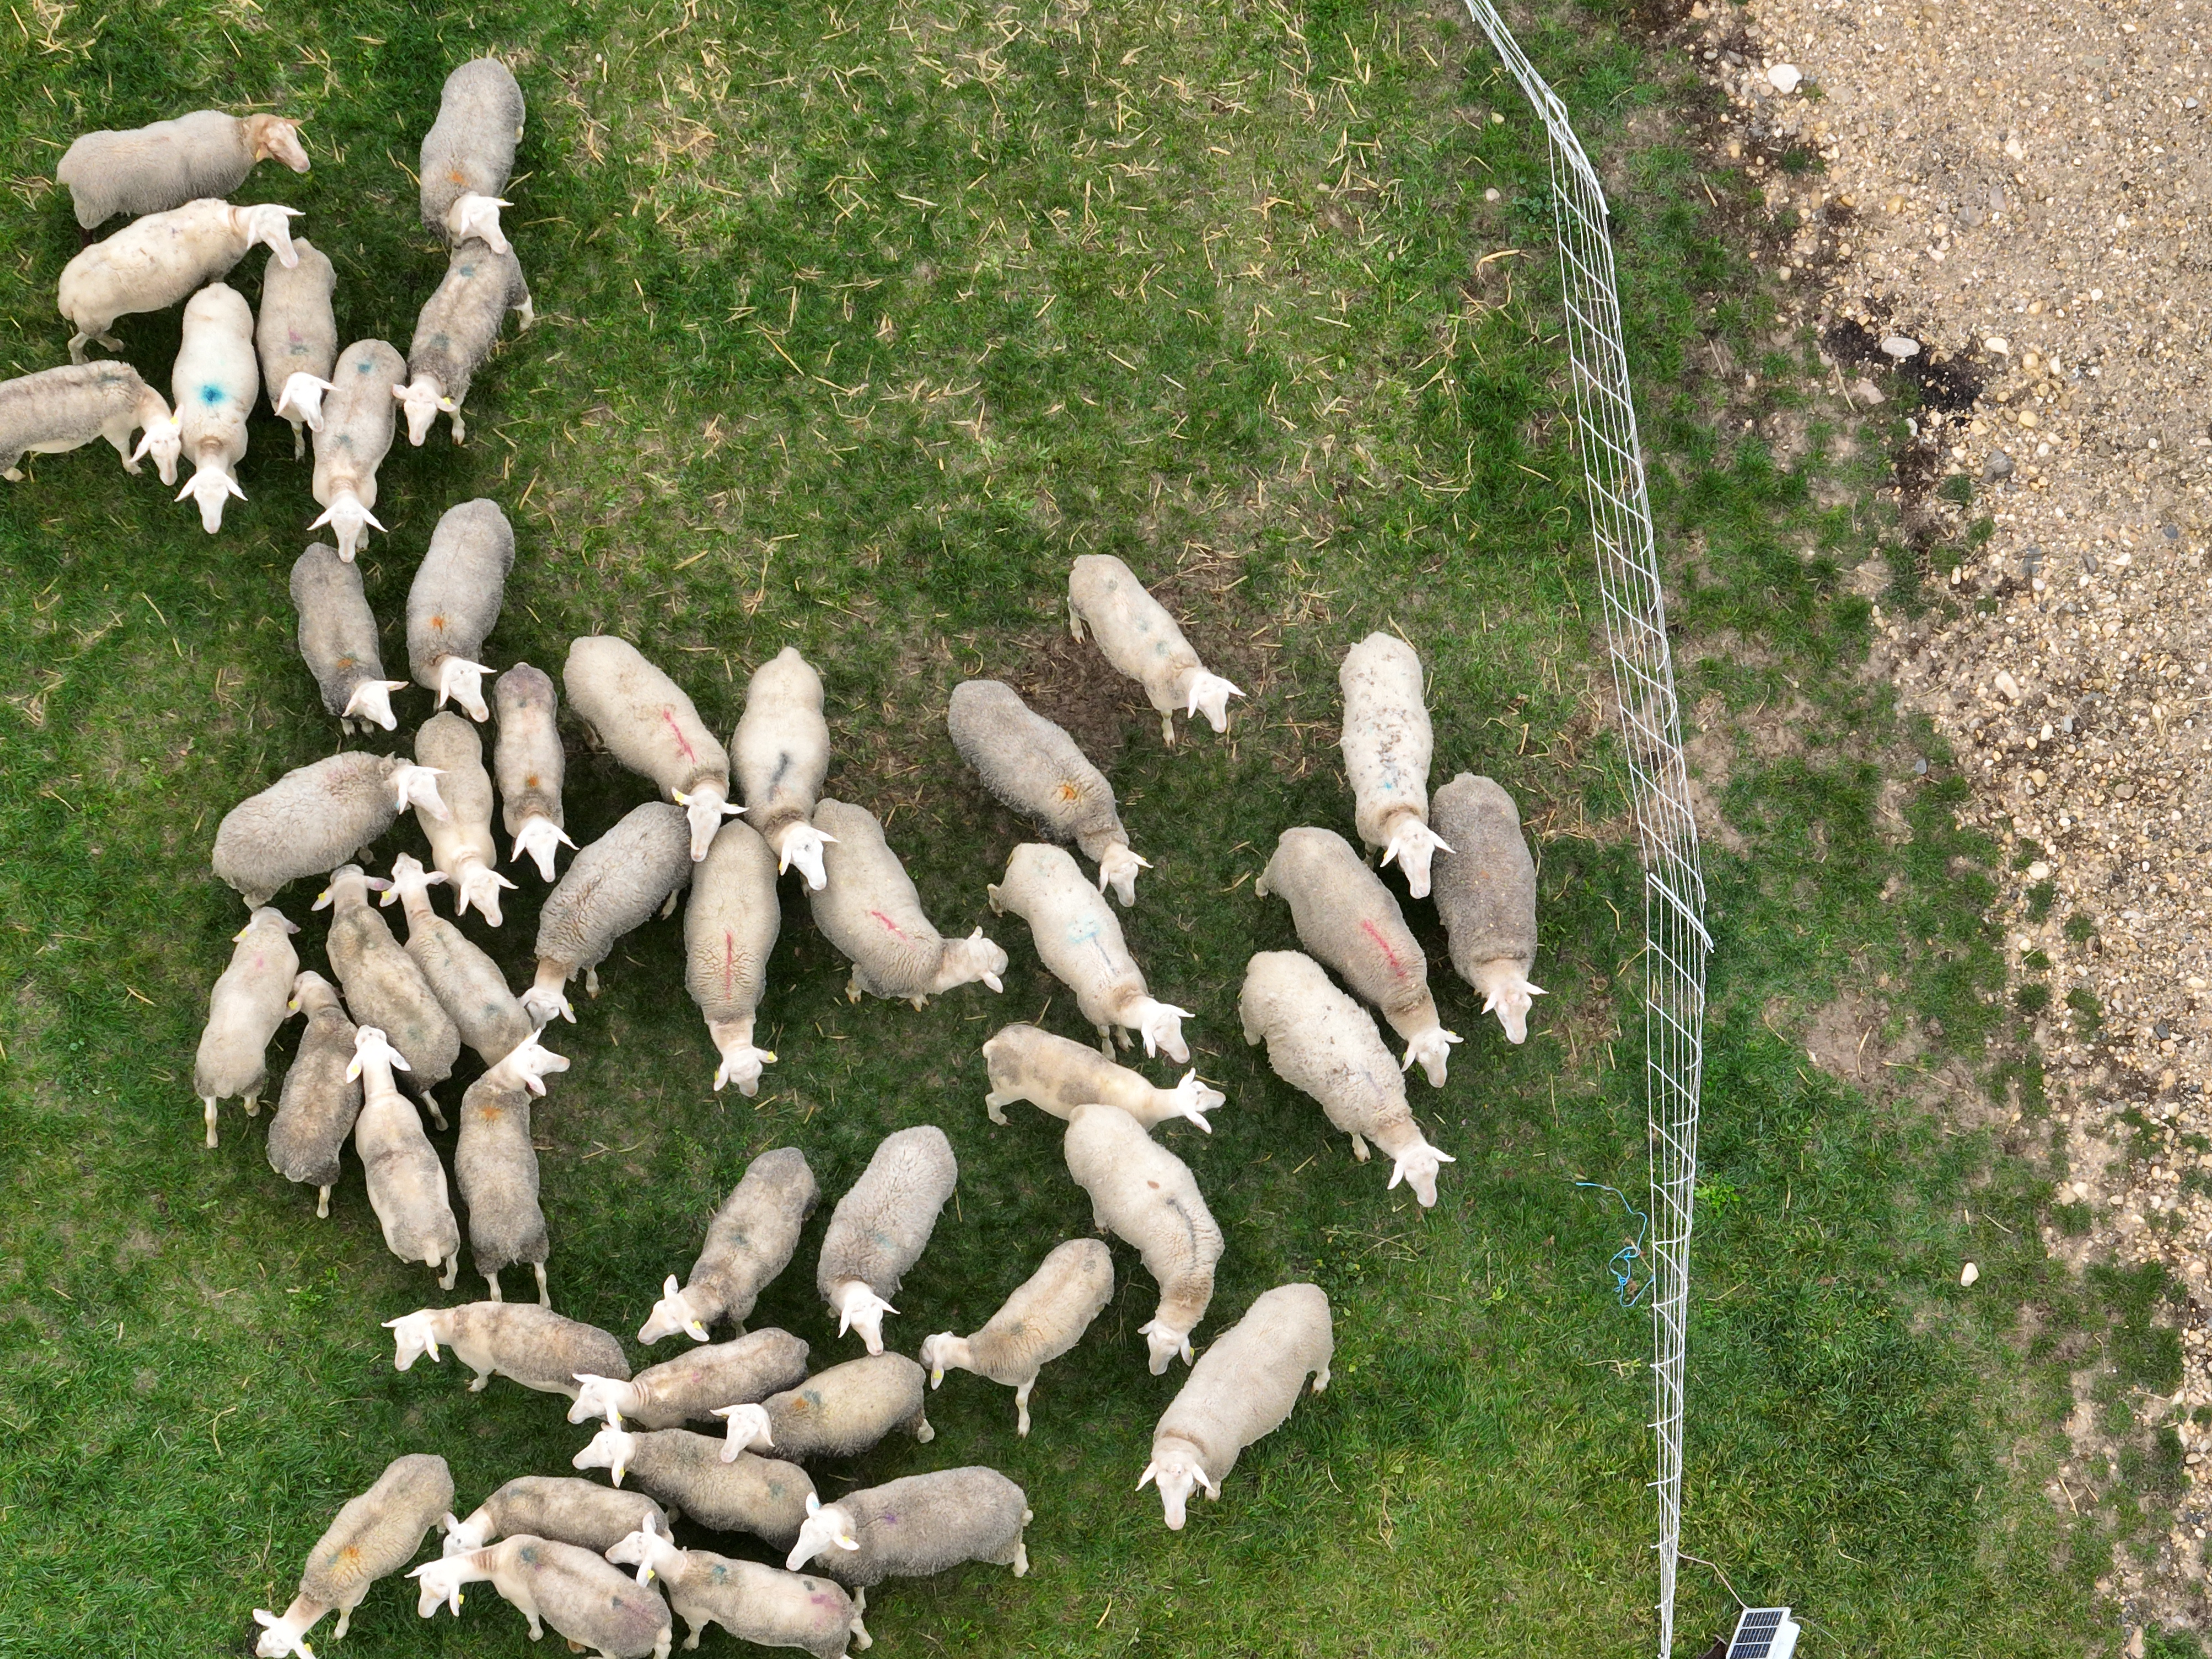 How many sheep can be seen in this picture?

46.